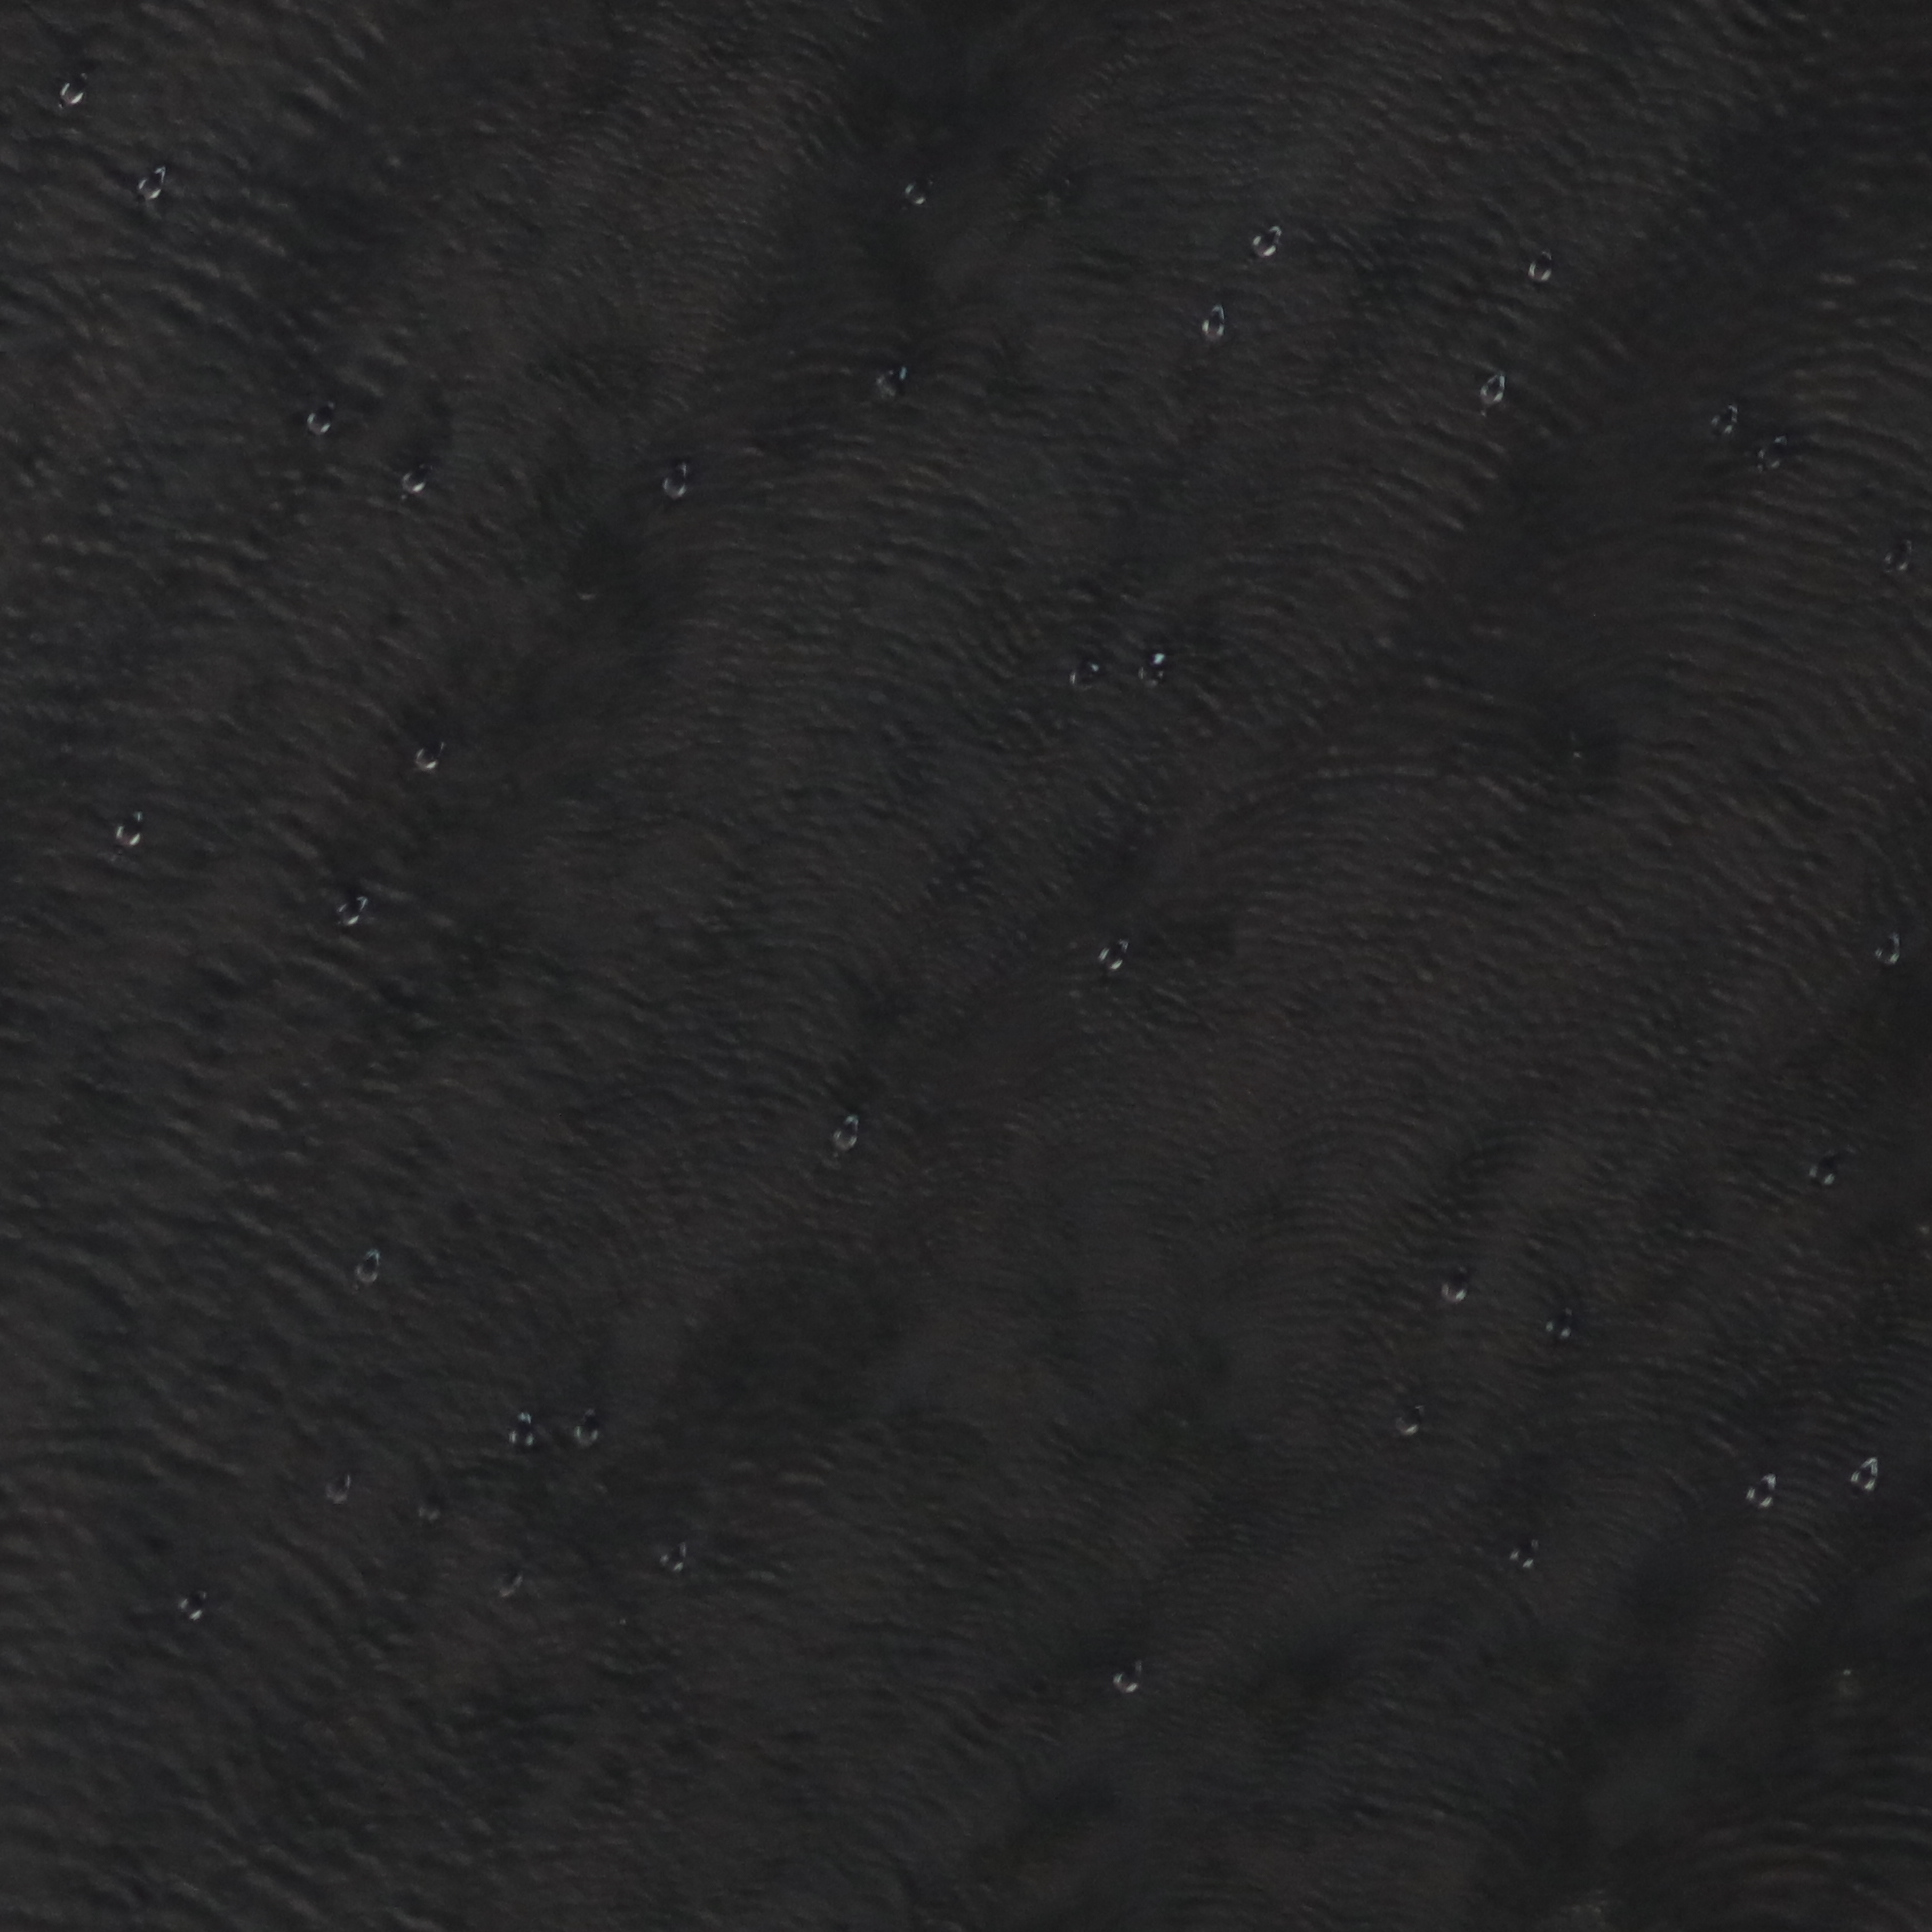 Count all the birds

38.